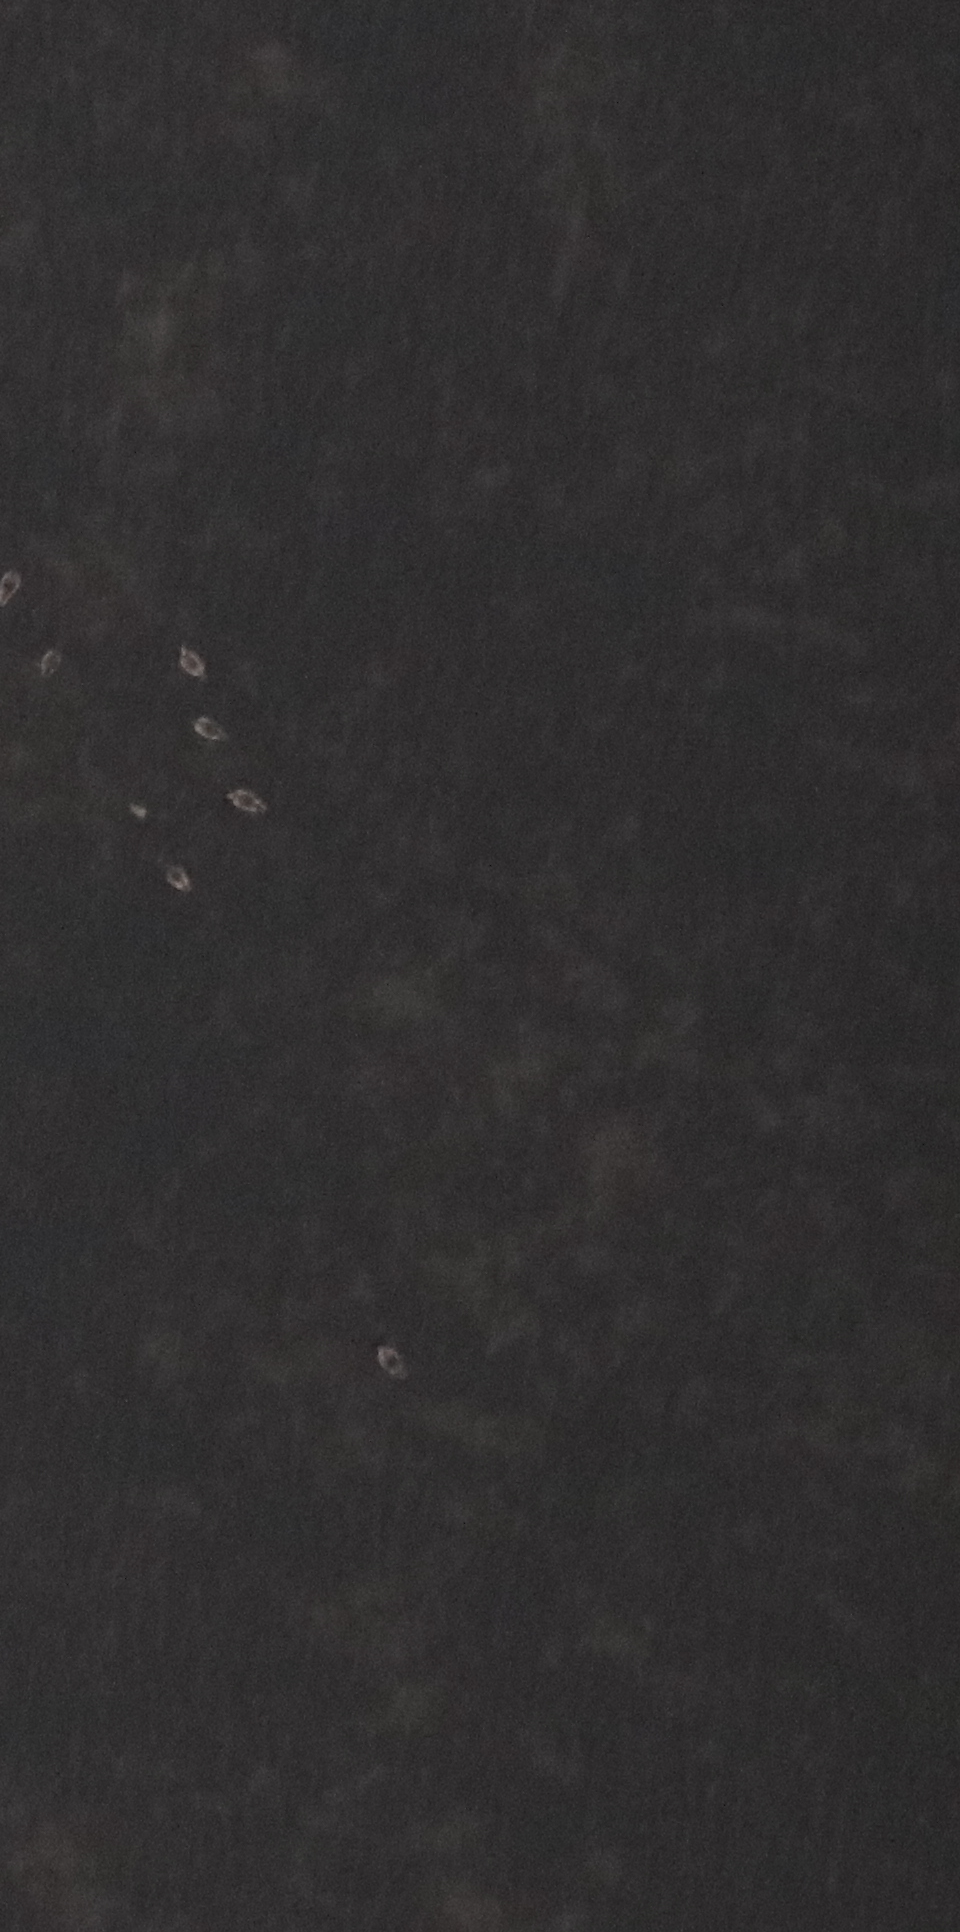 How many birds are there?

7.